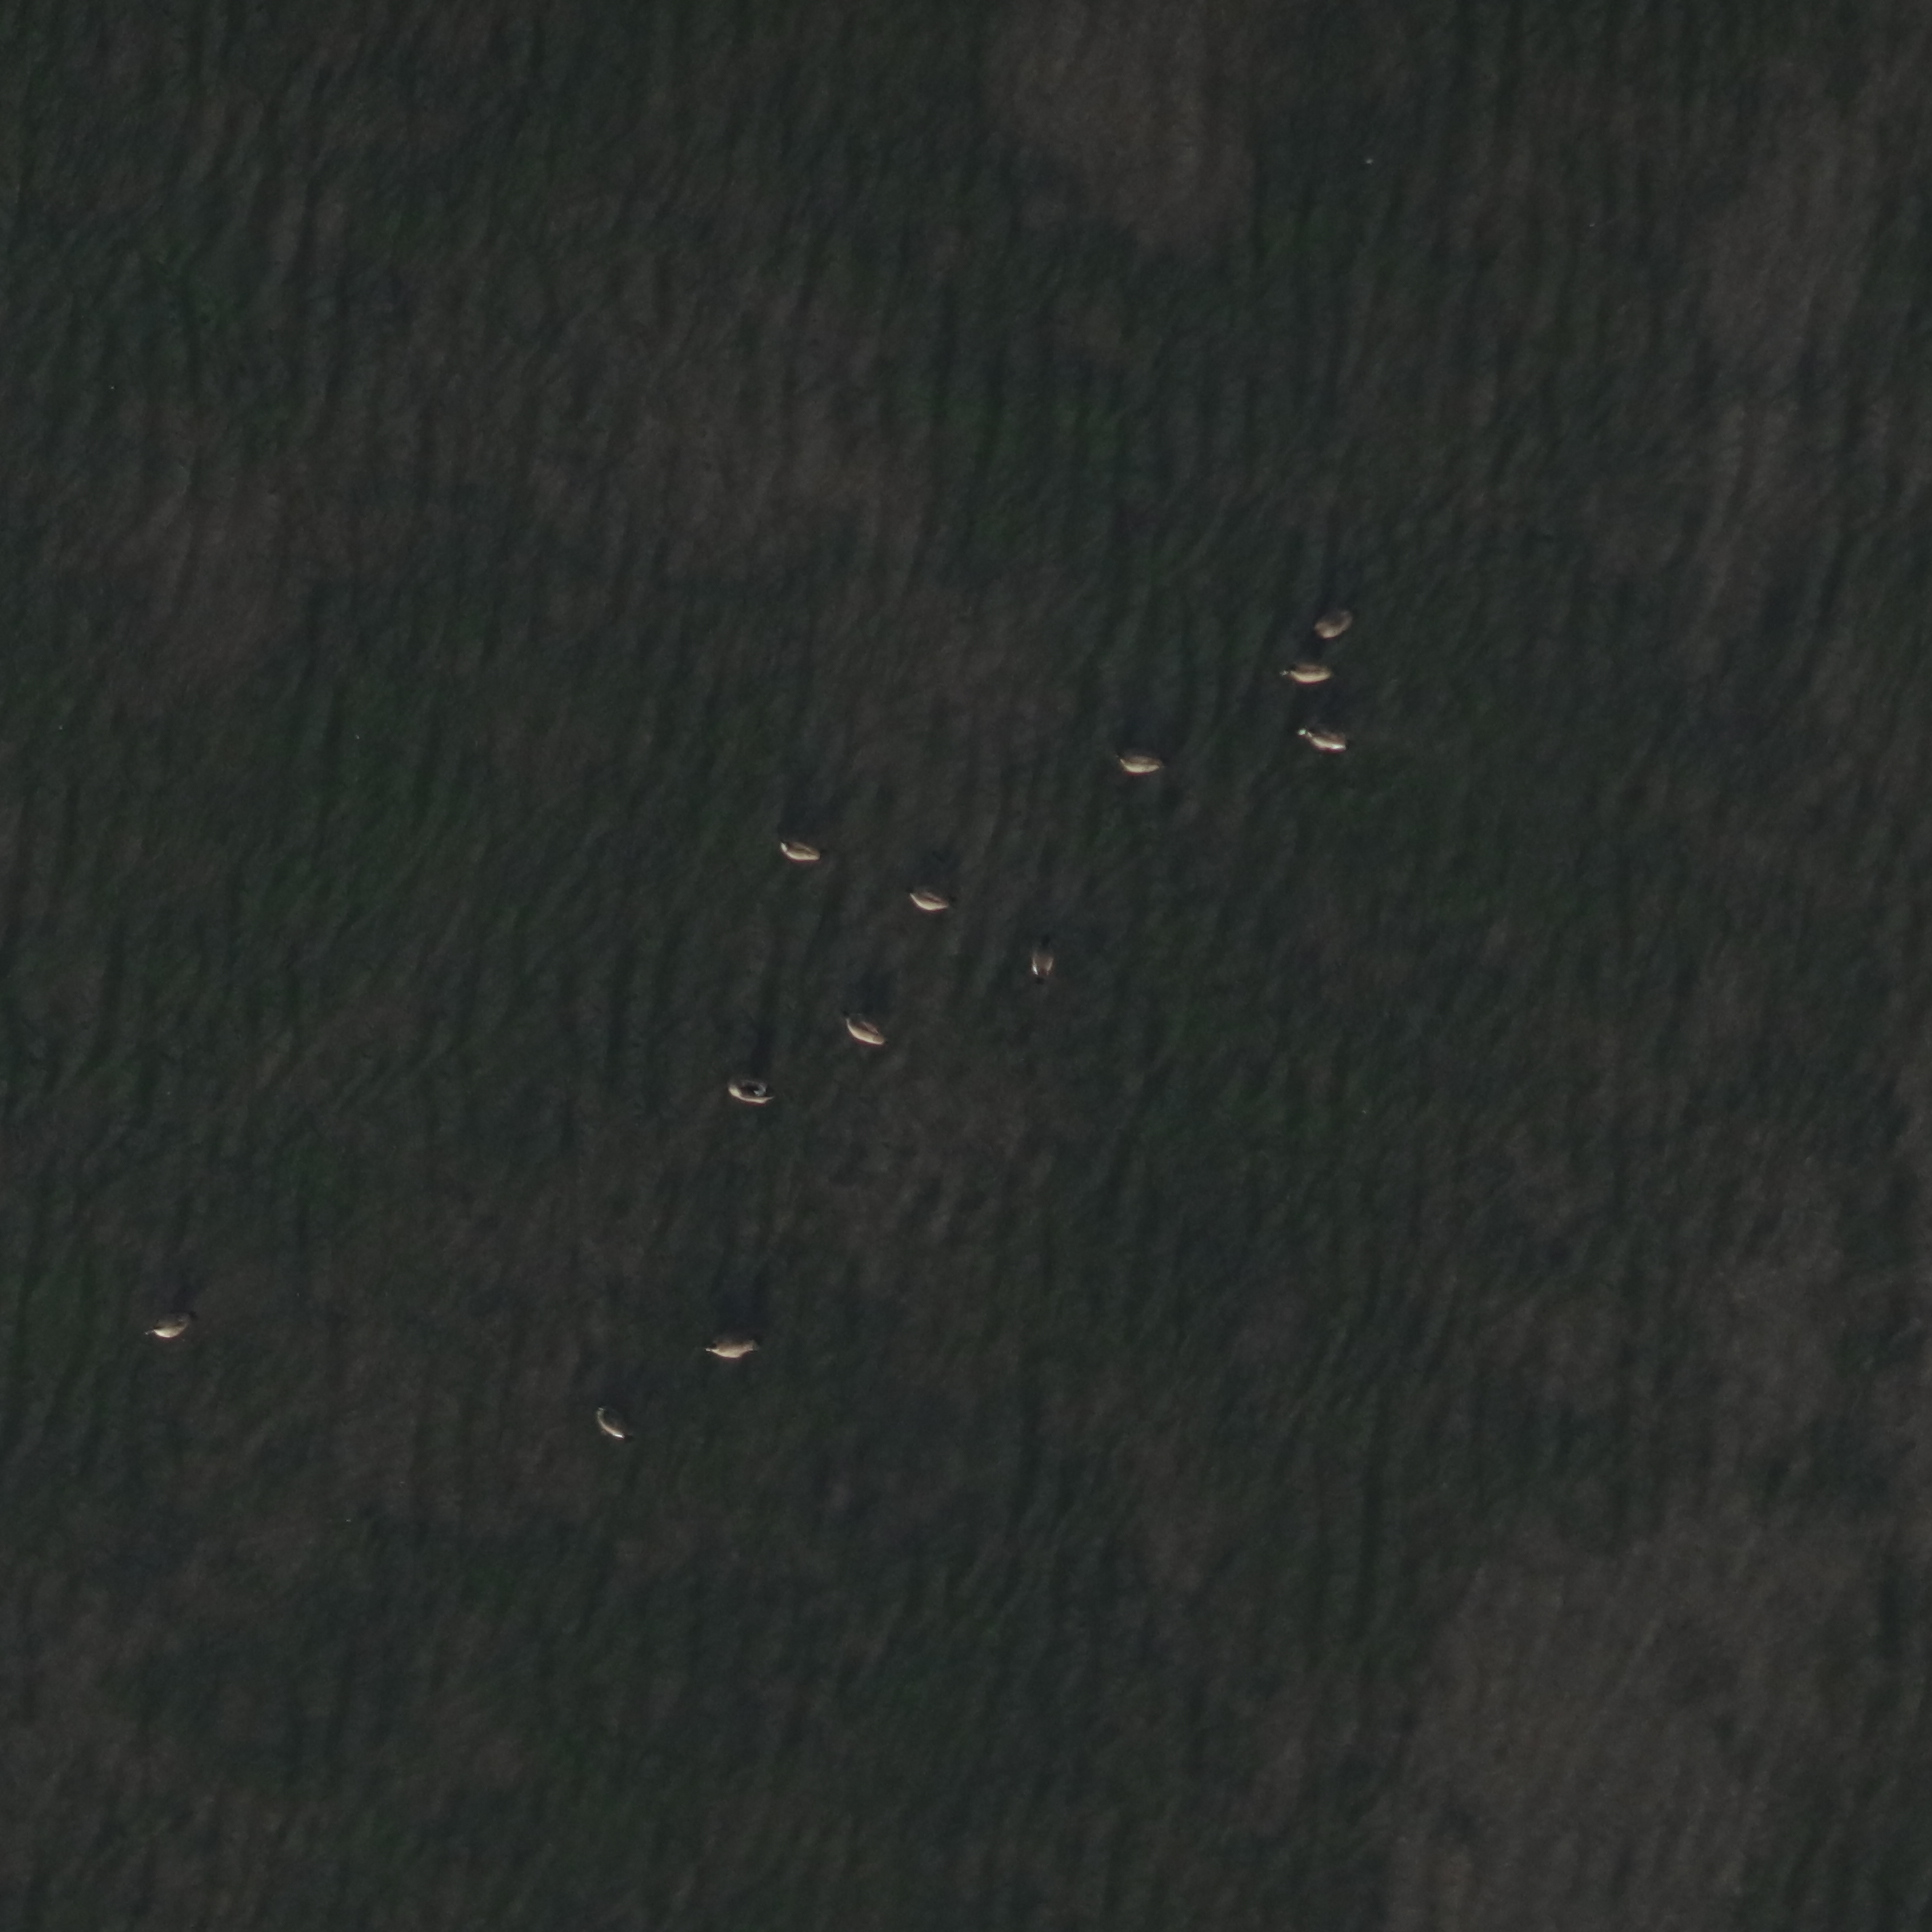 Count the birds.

12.